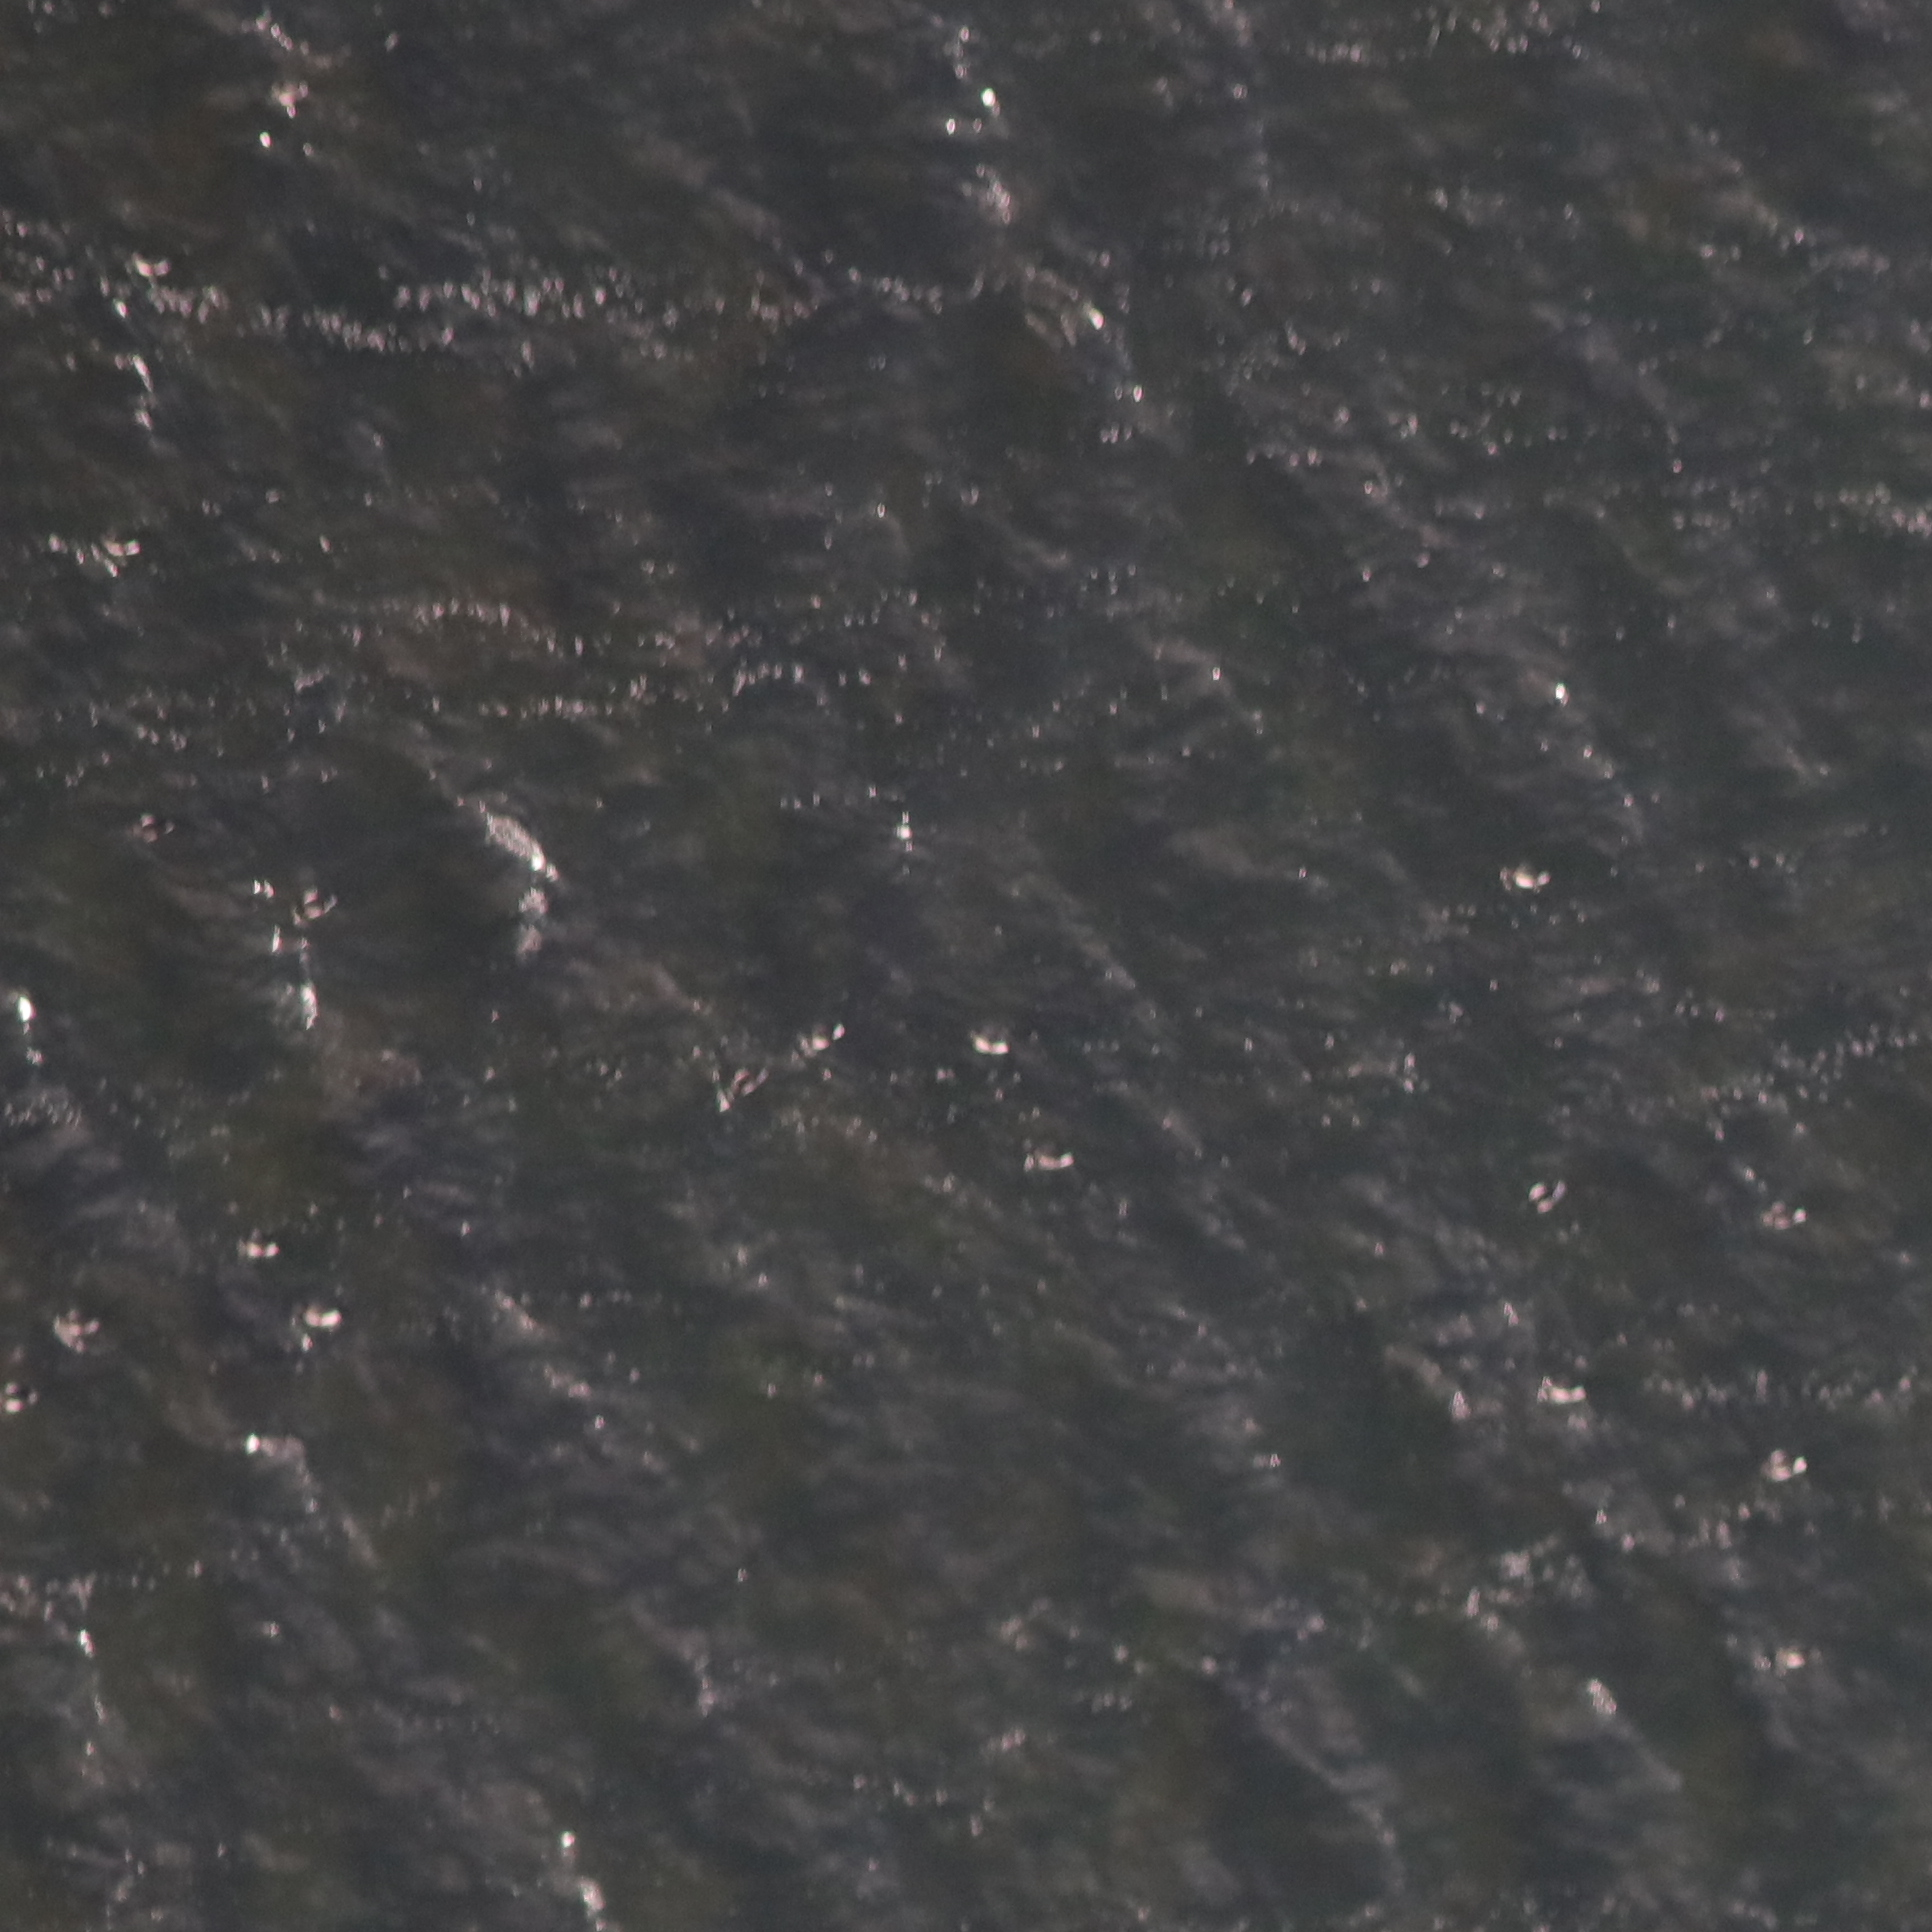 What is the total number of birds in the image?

19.